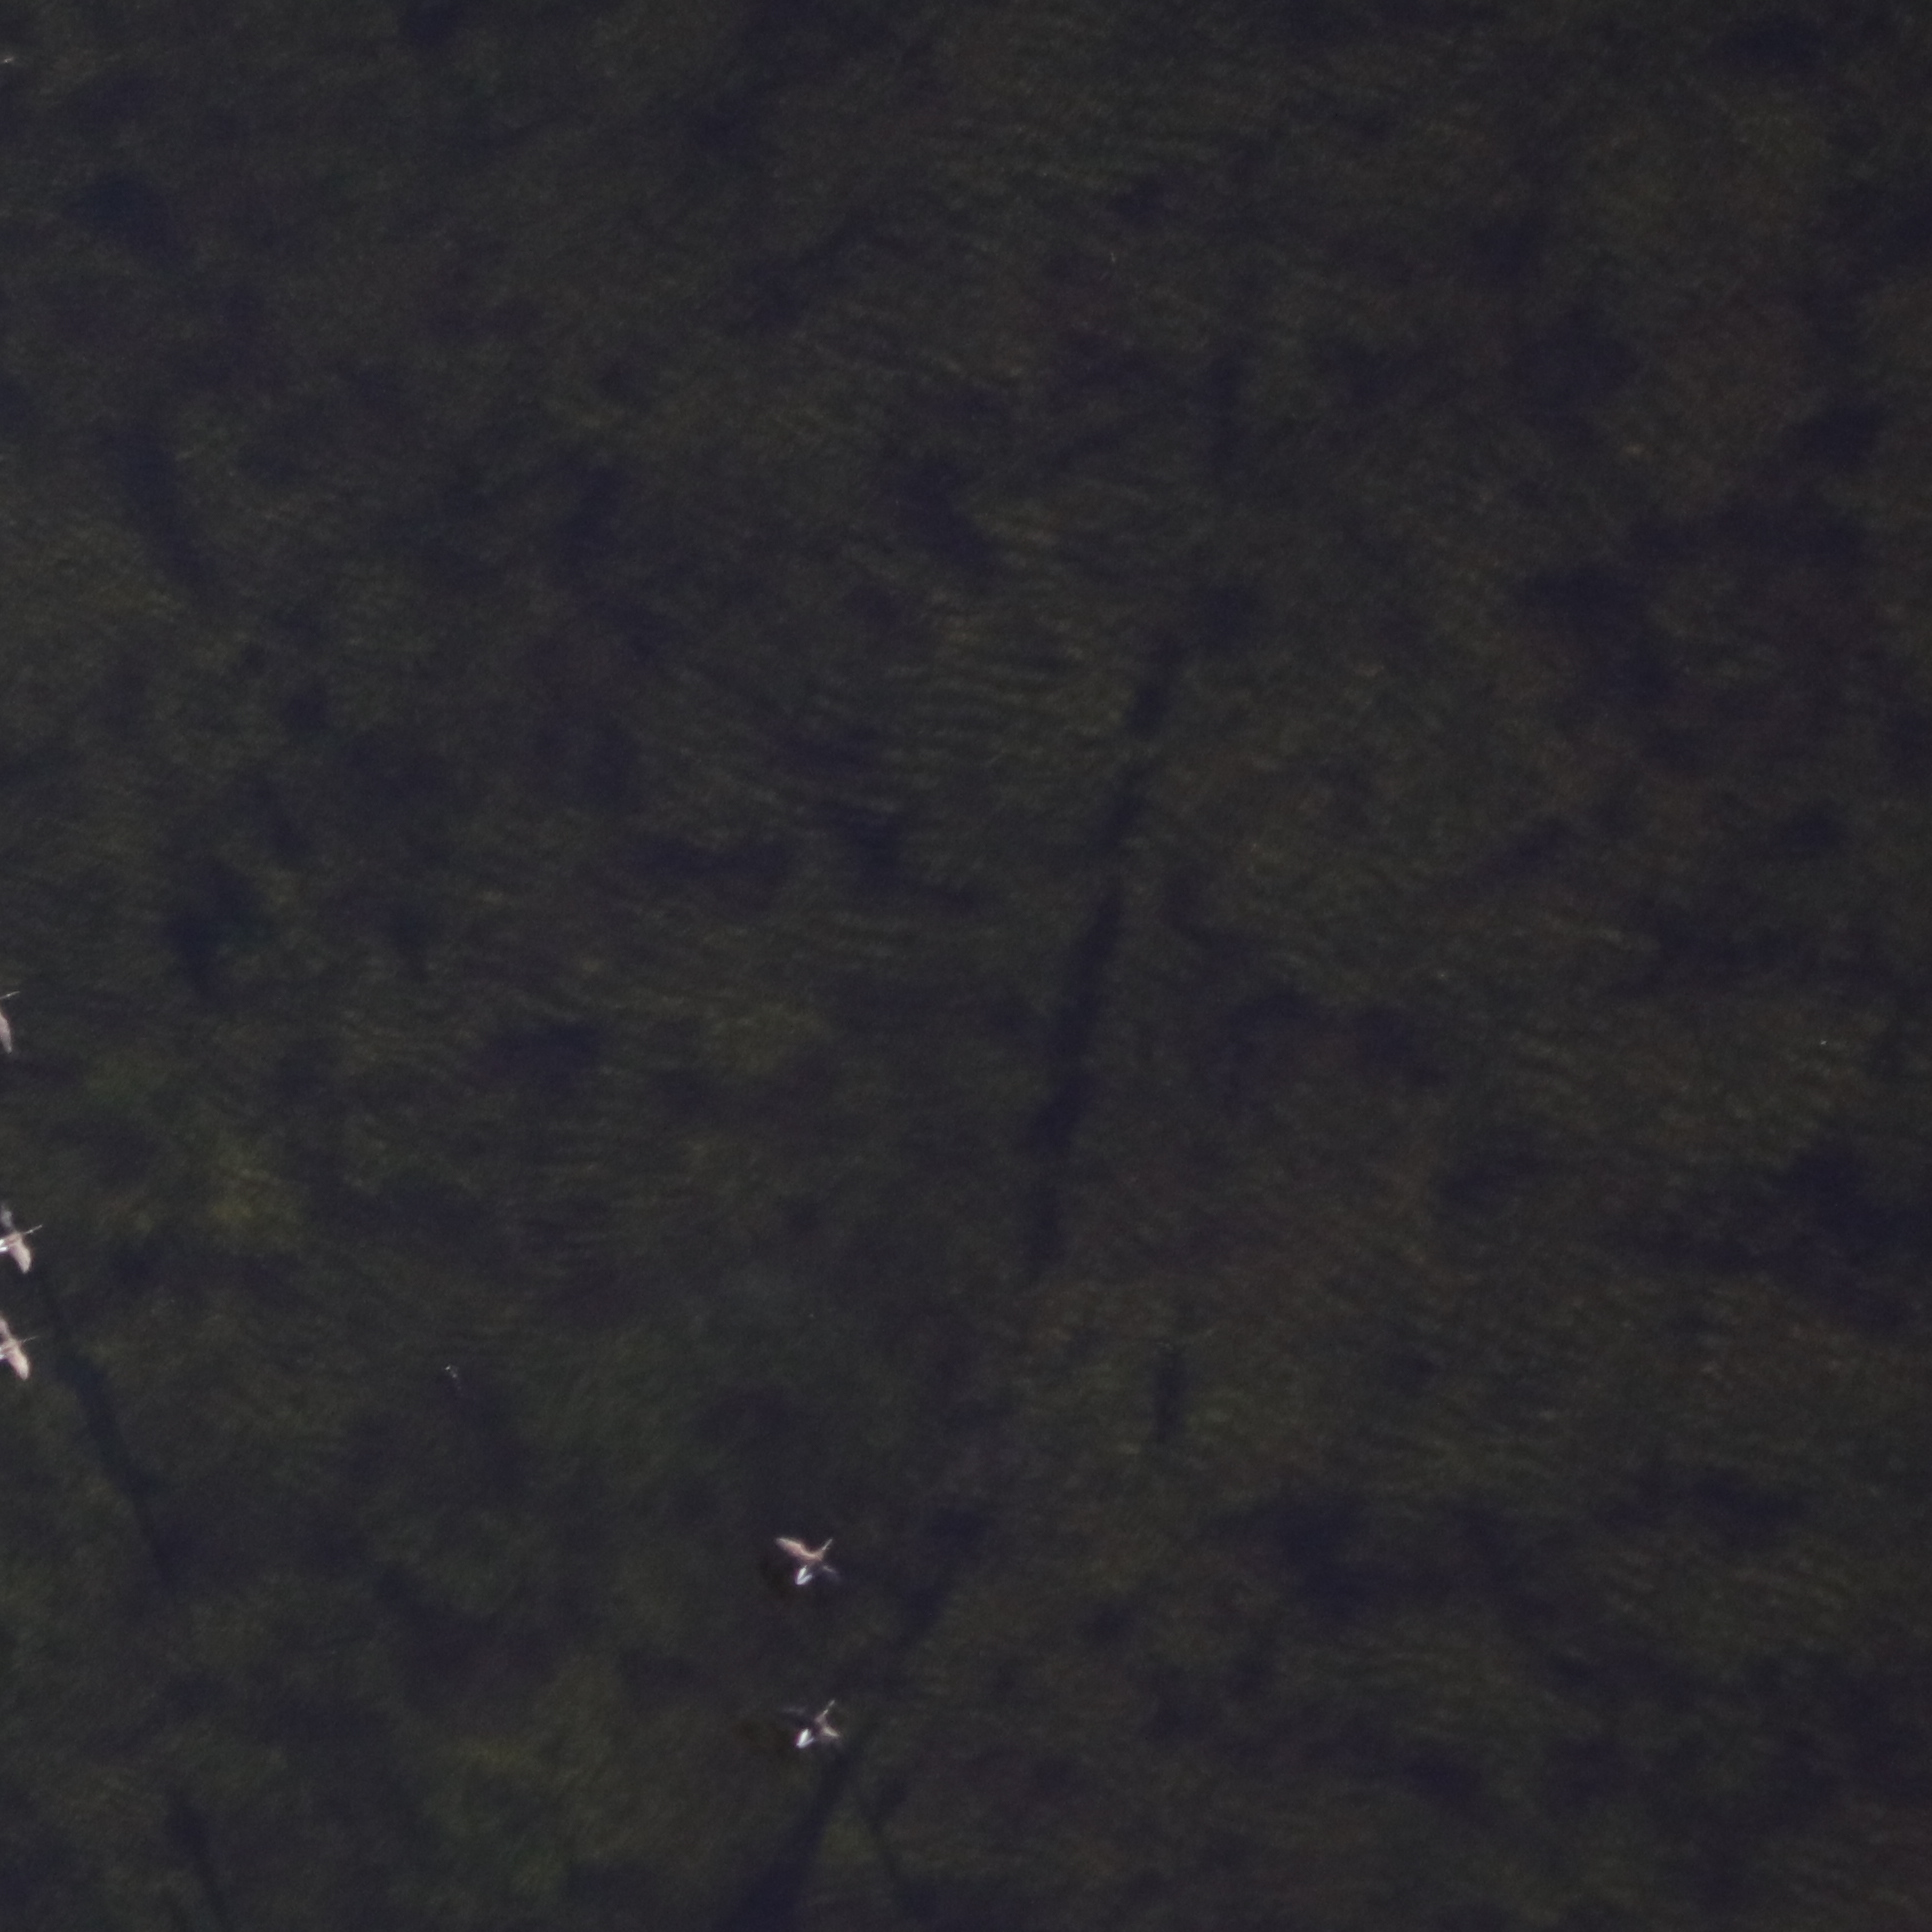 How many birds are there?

4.